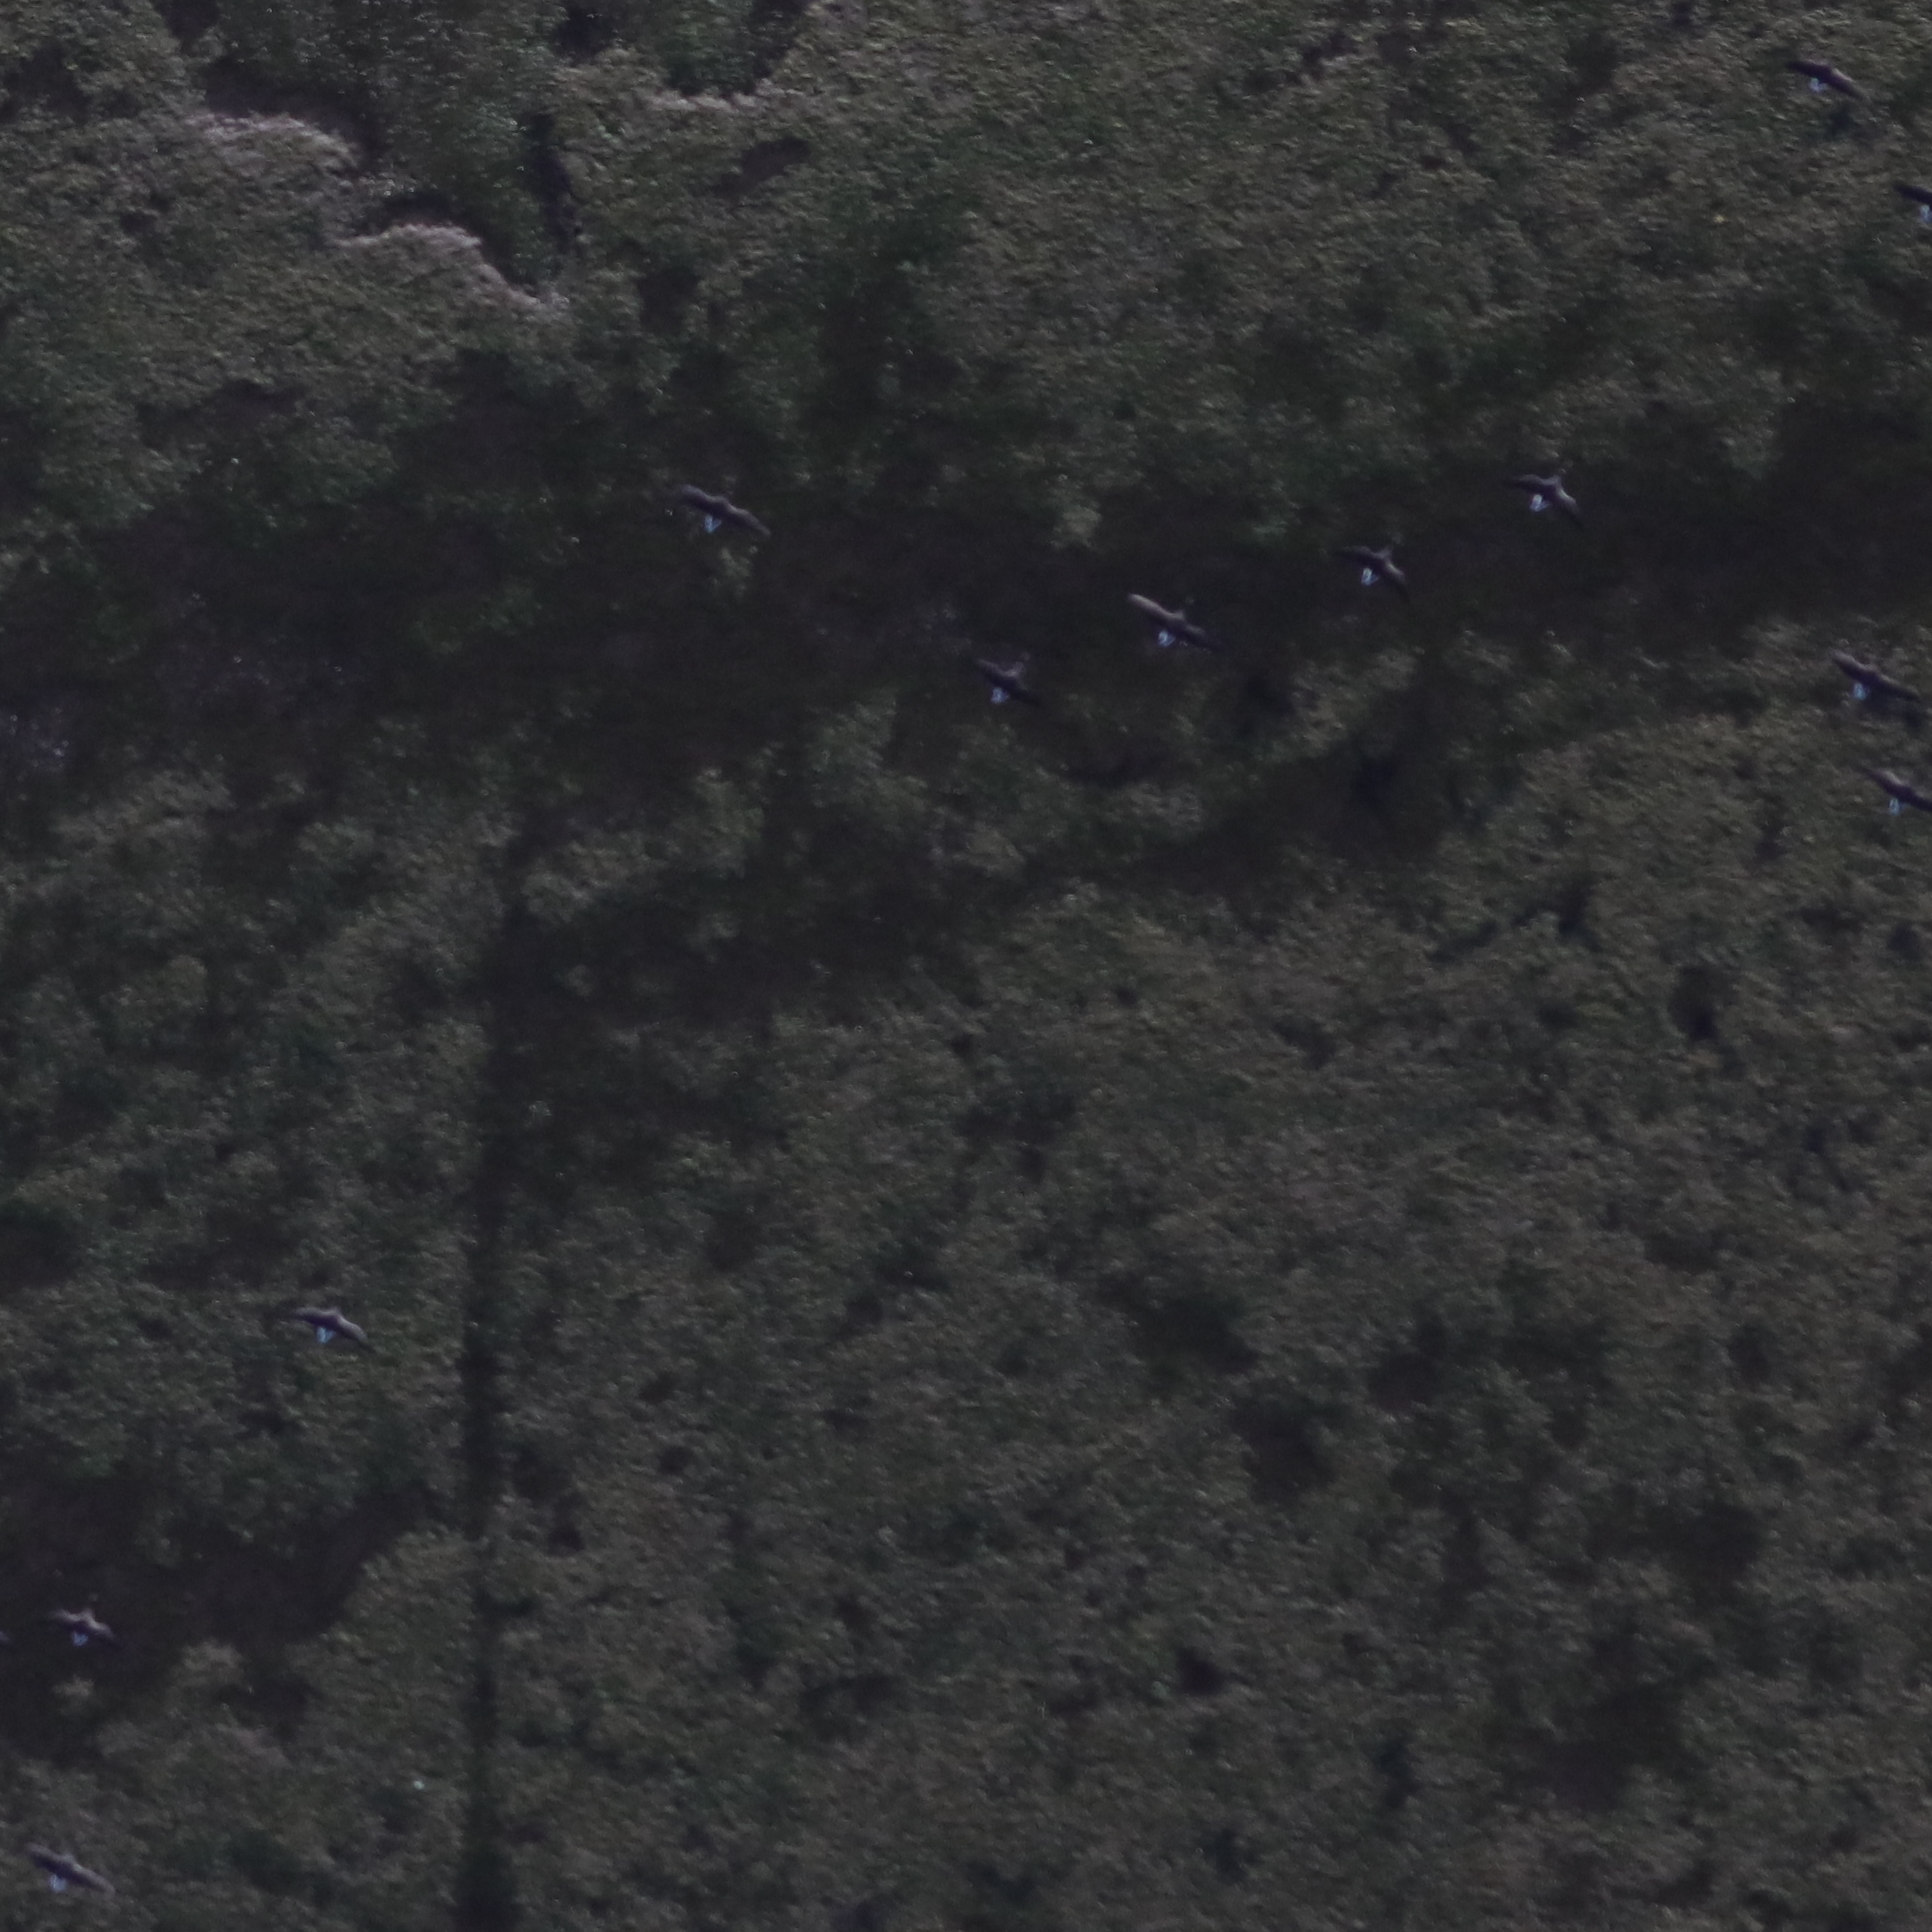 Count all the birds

12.